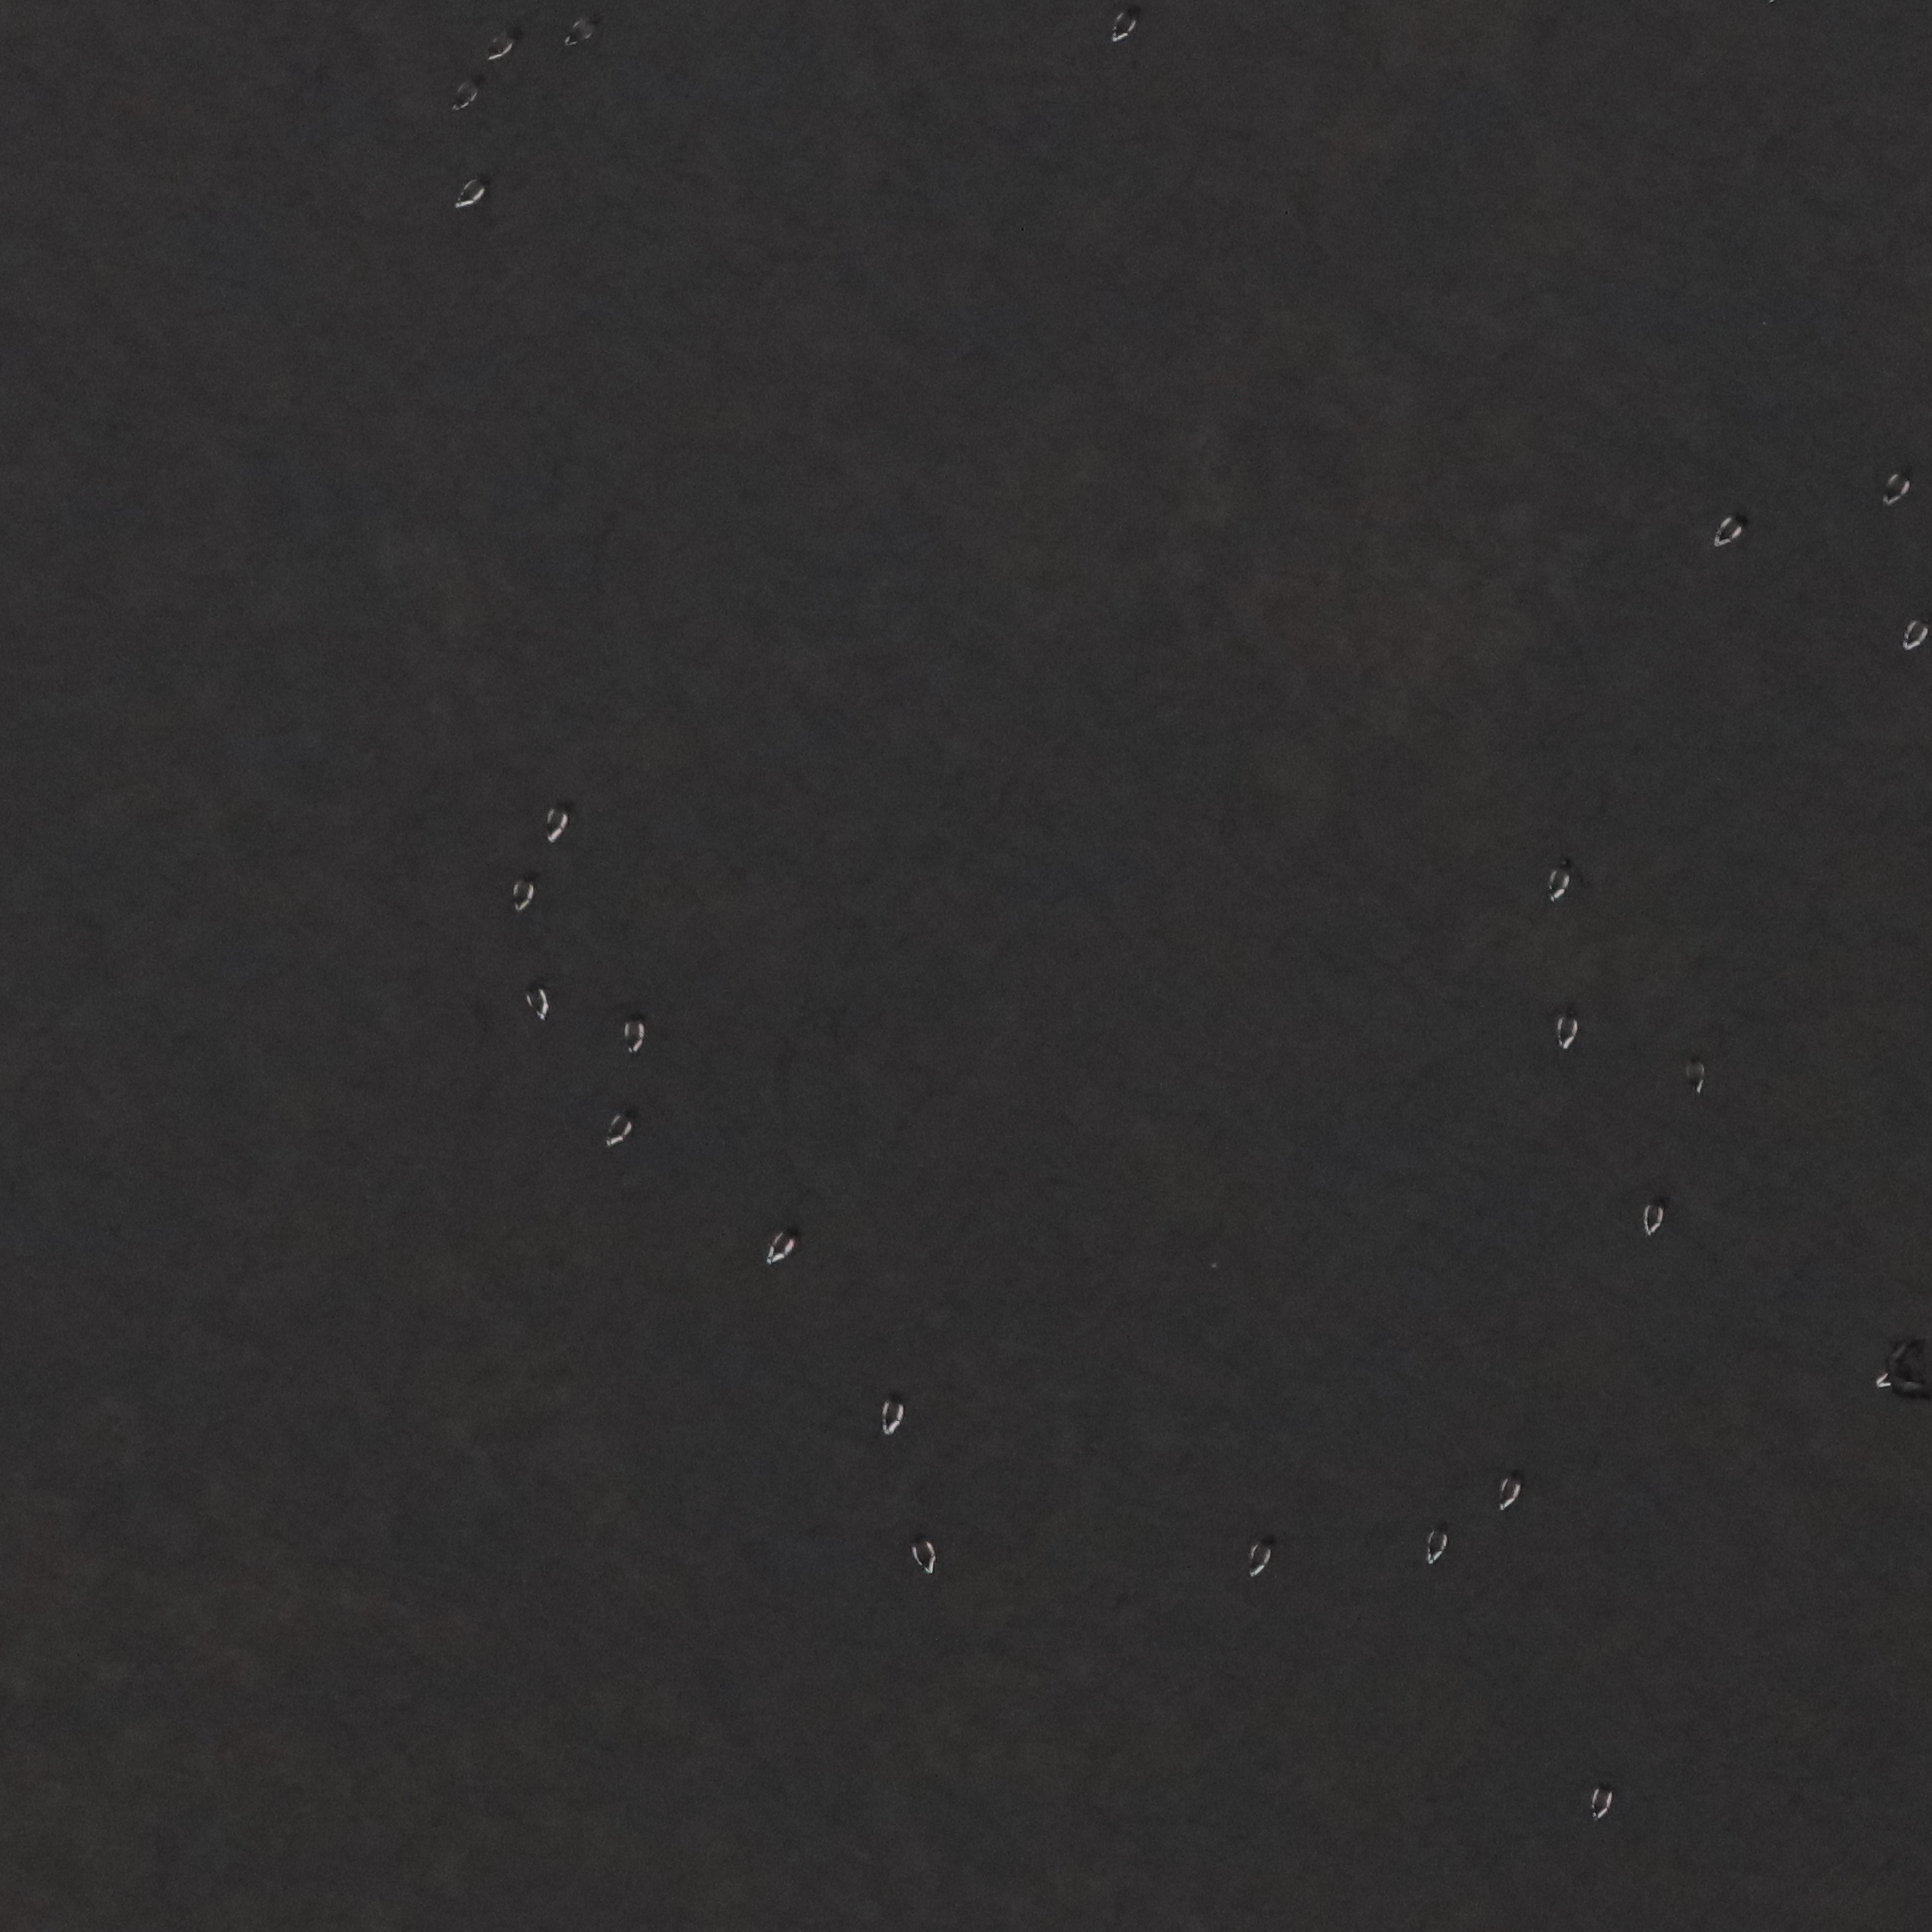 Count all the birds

25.